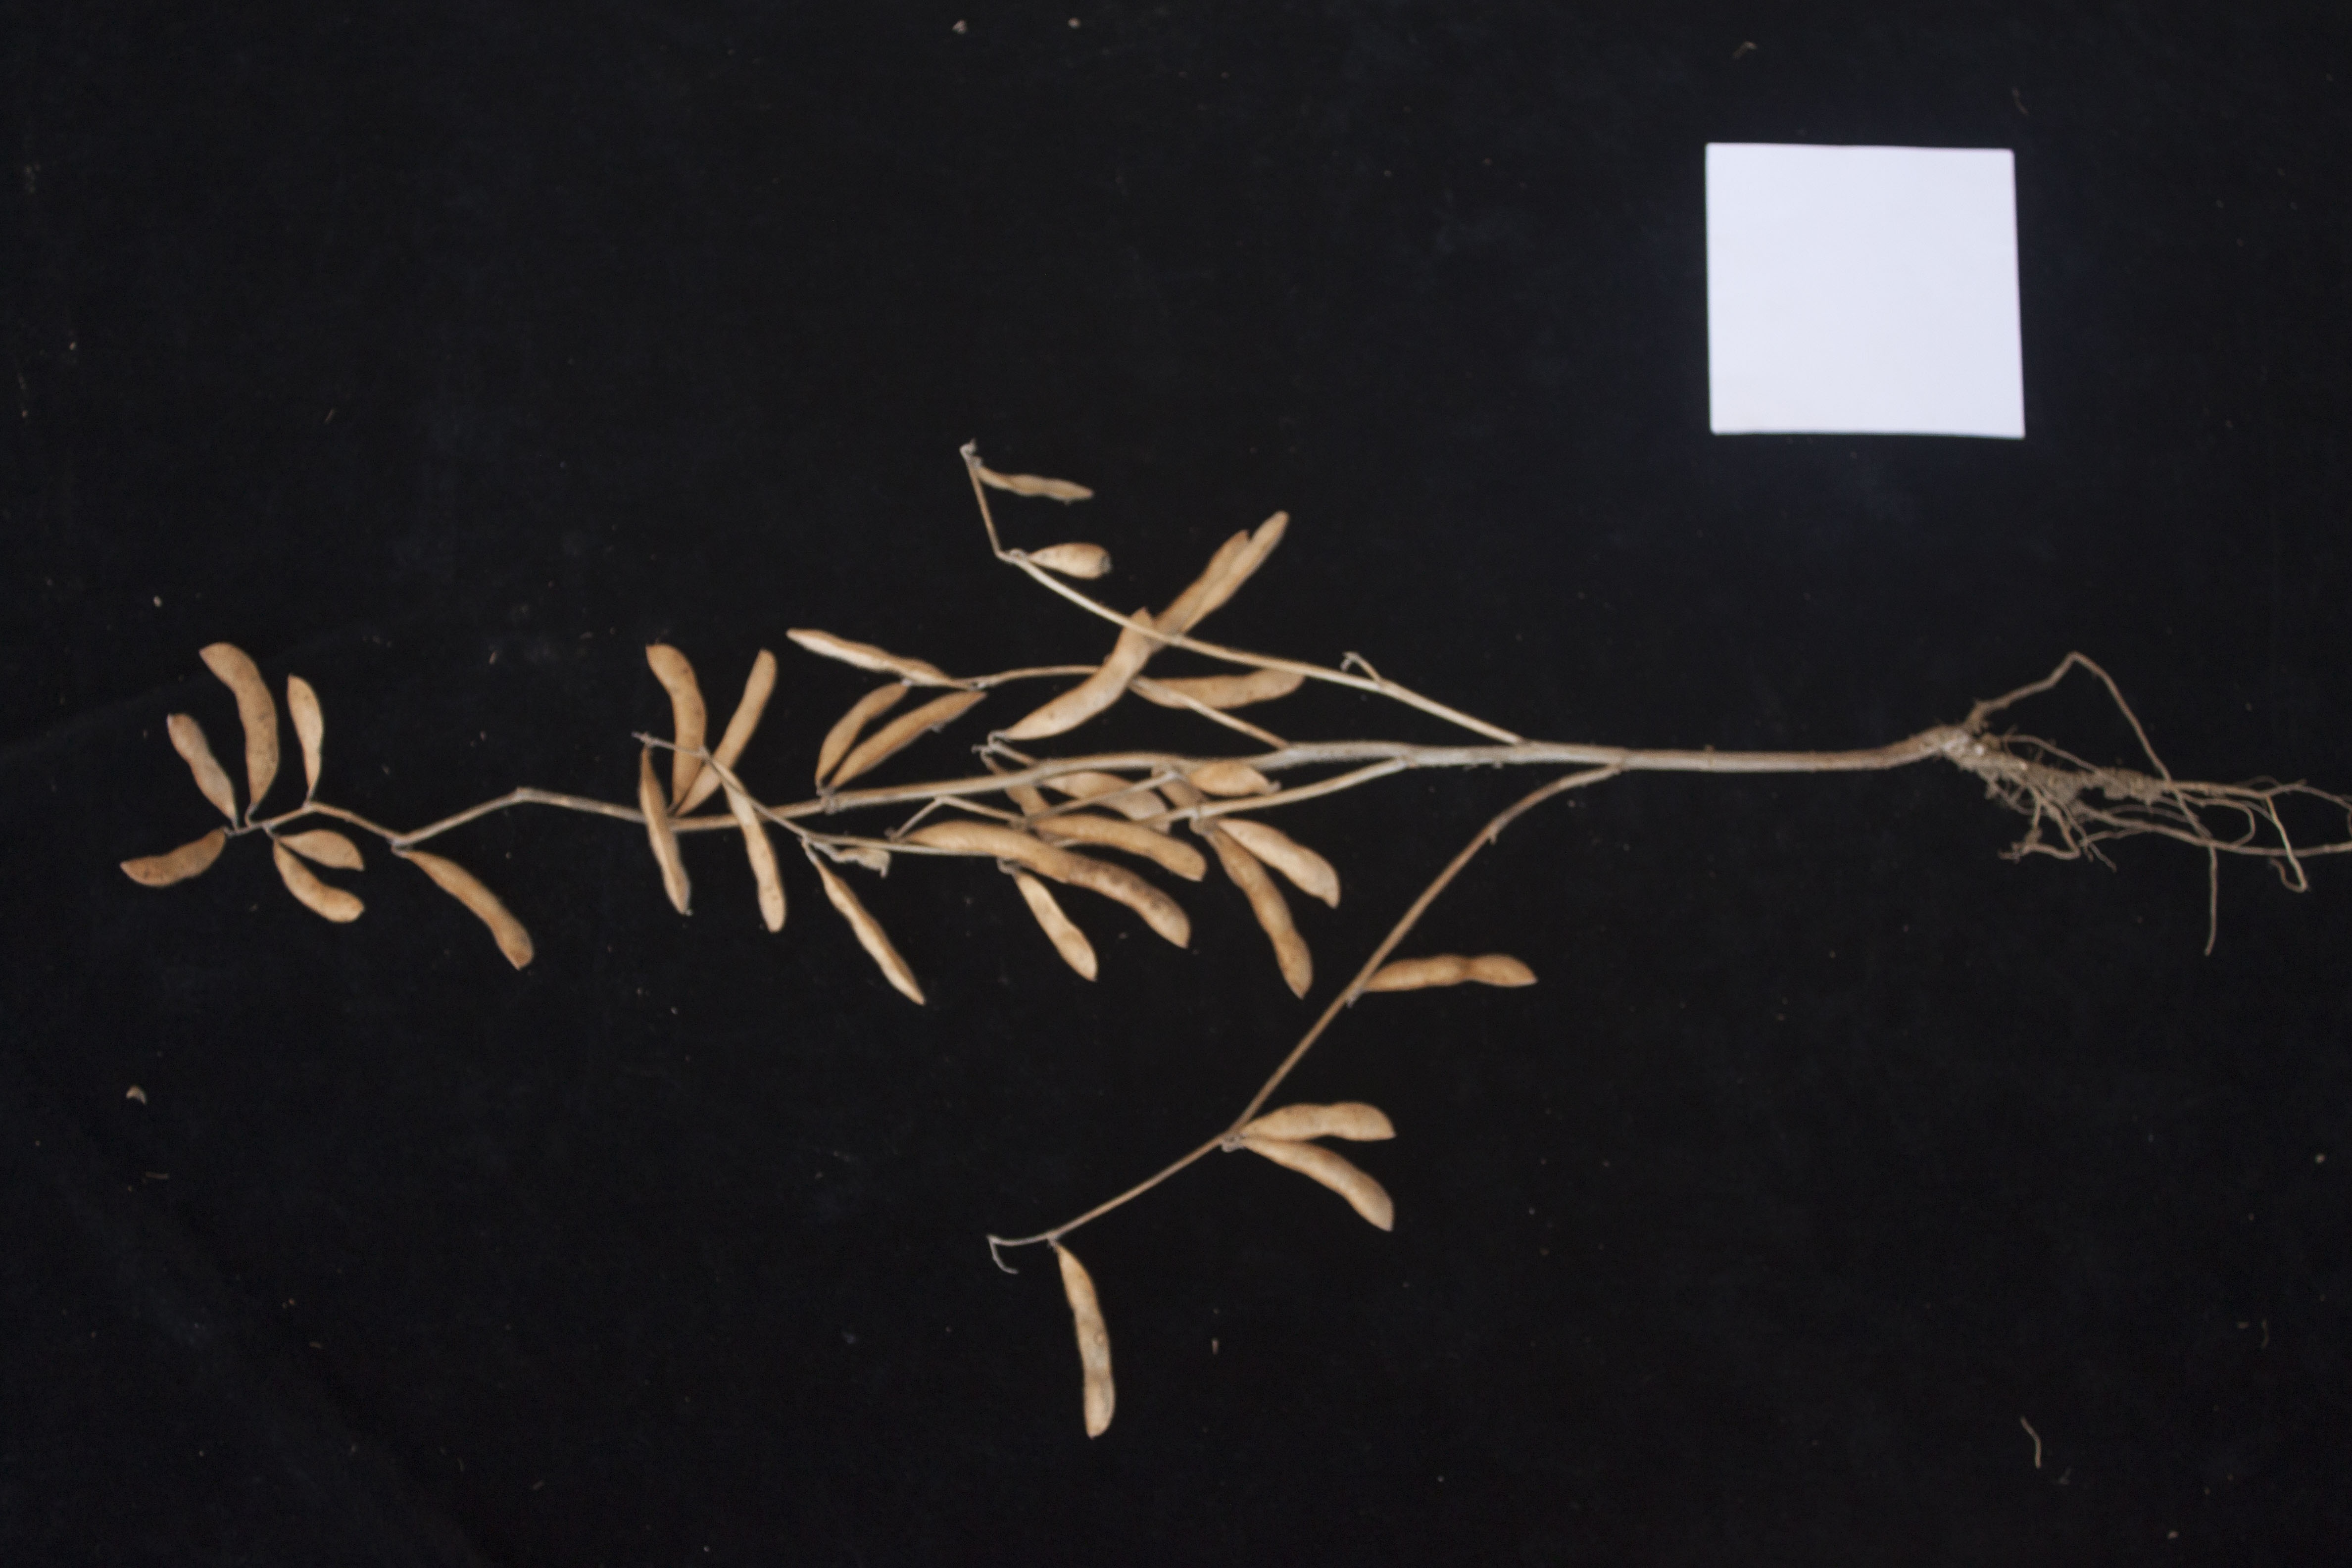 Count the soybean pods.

34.